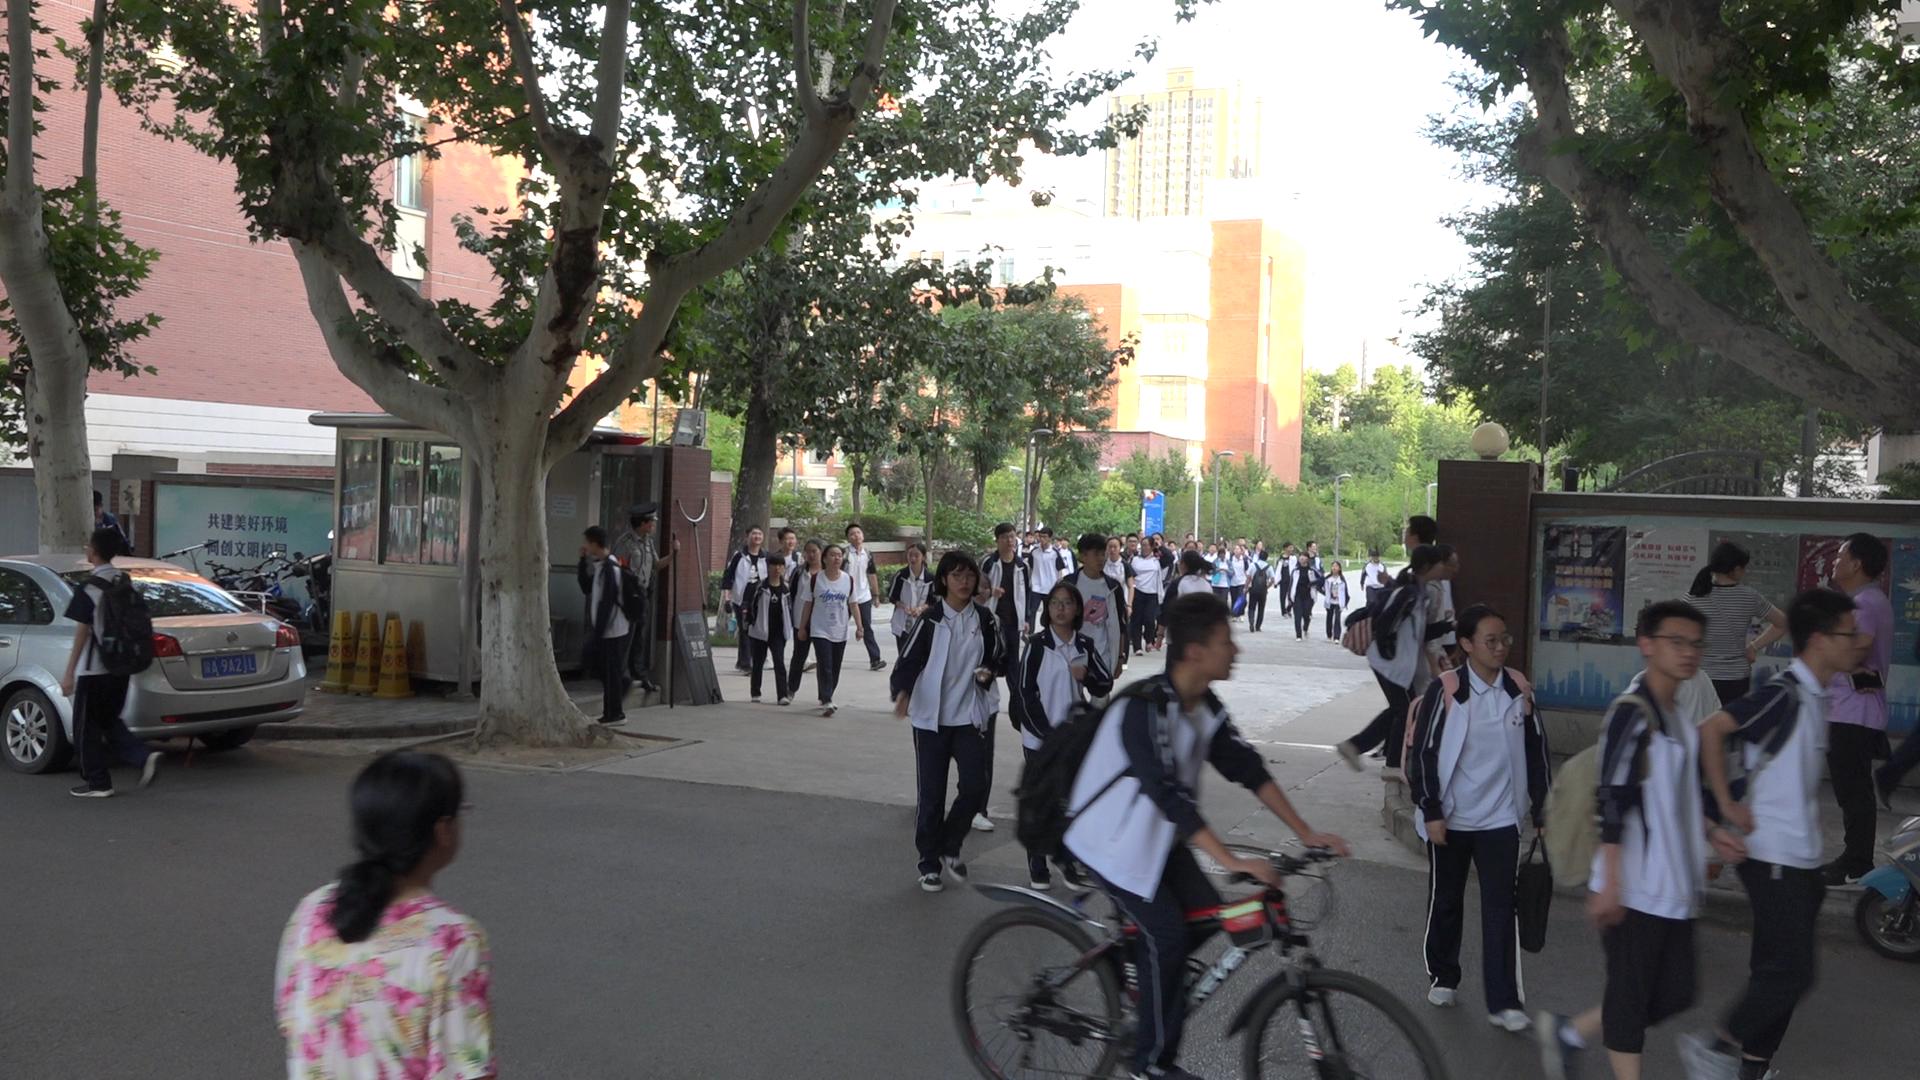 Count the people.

51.